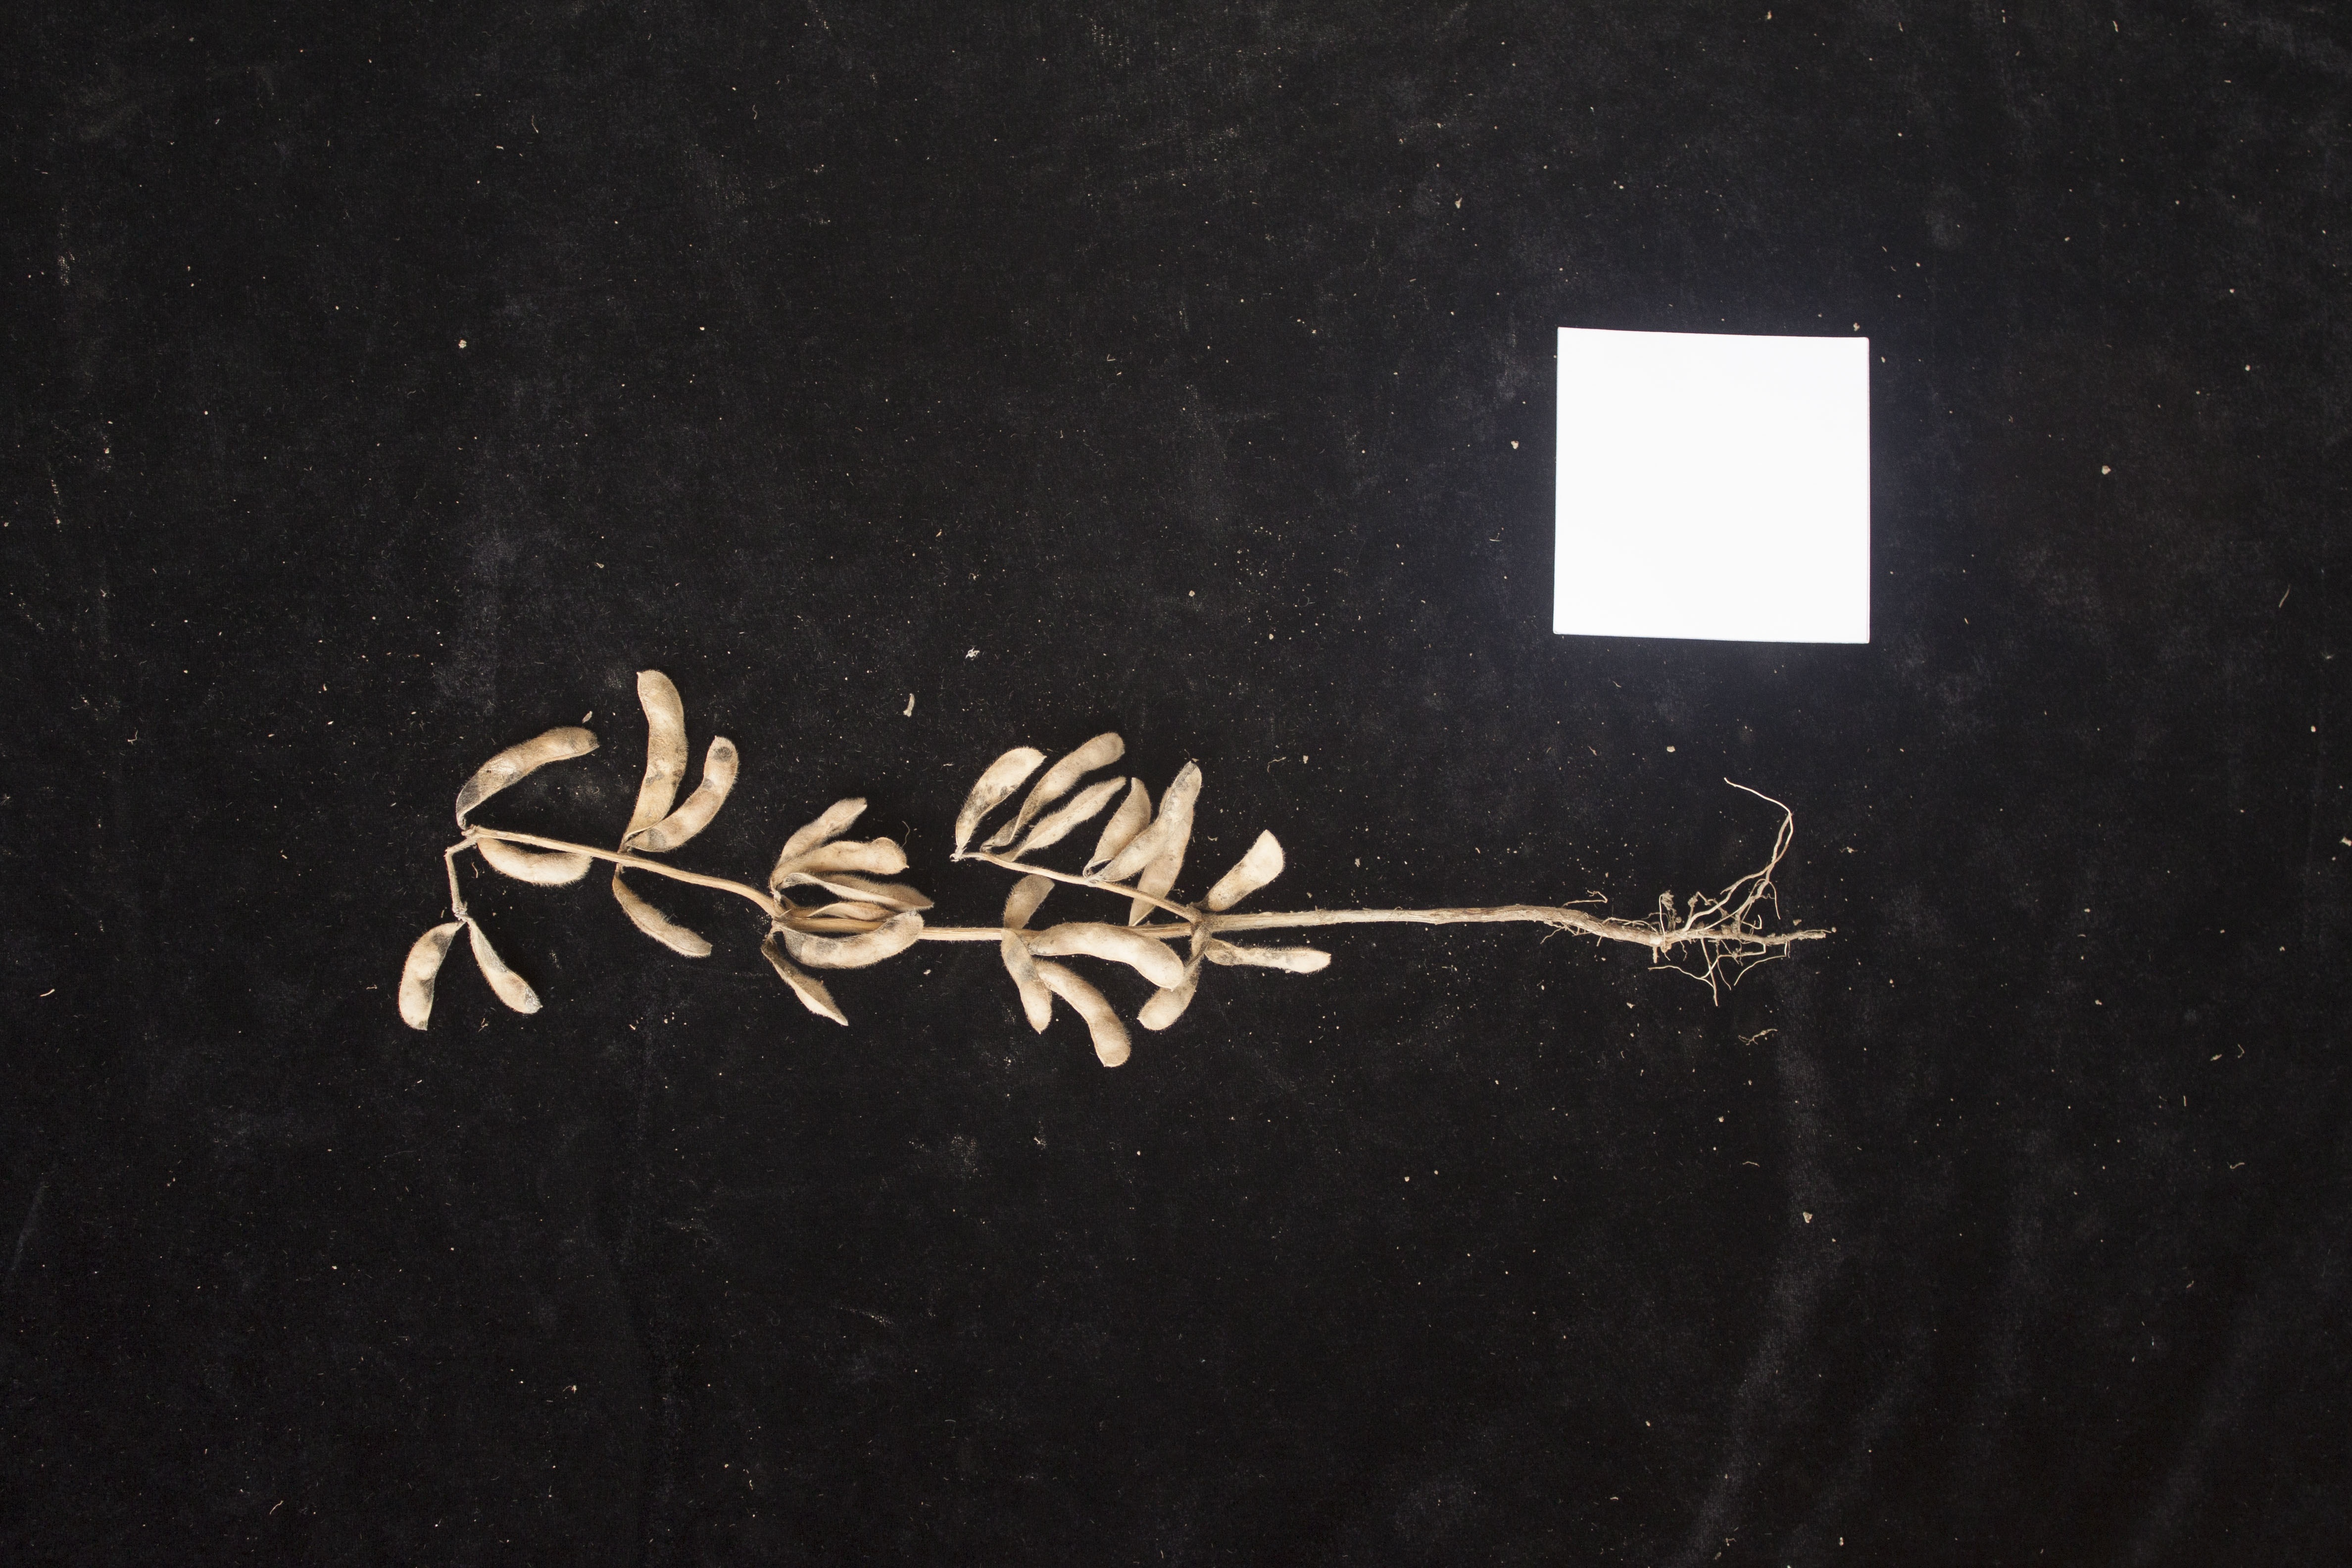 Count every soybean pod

26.